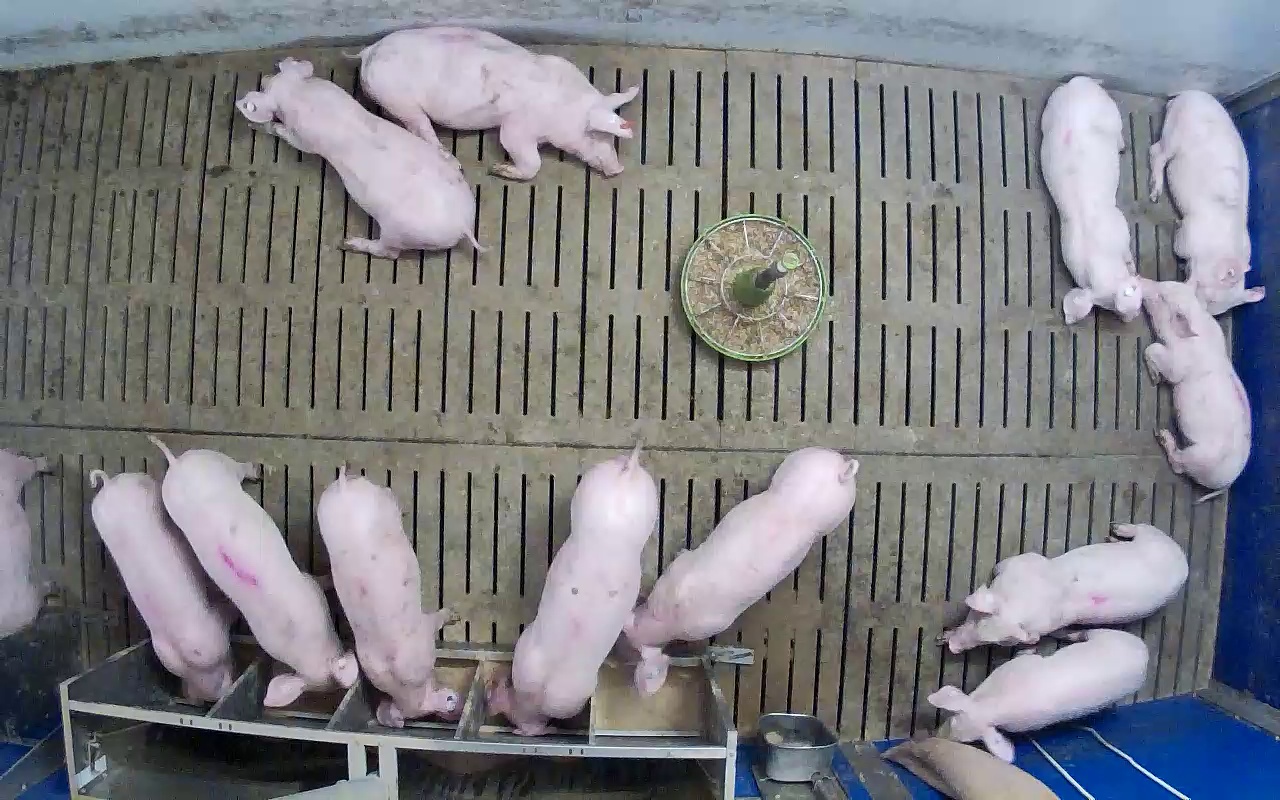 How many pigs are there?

13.